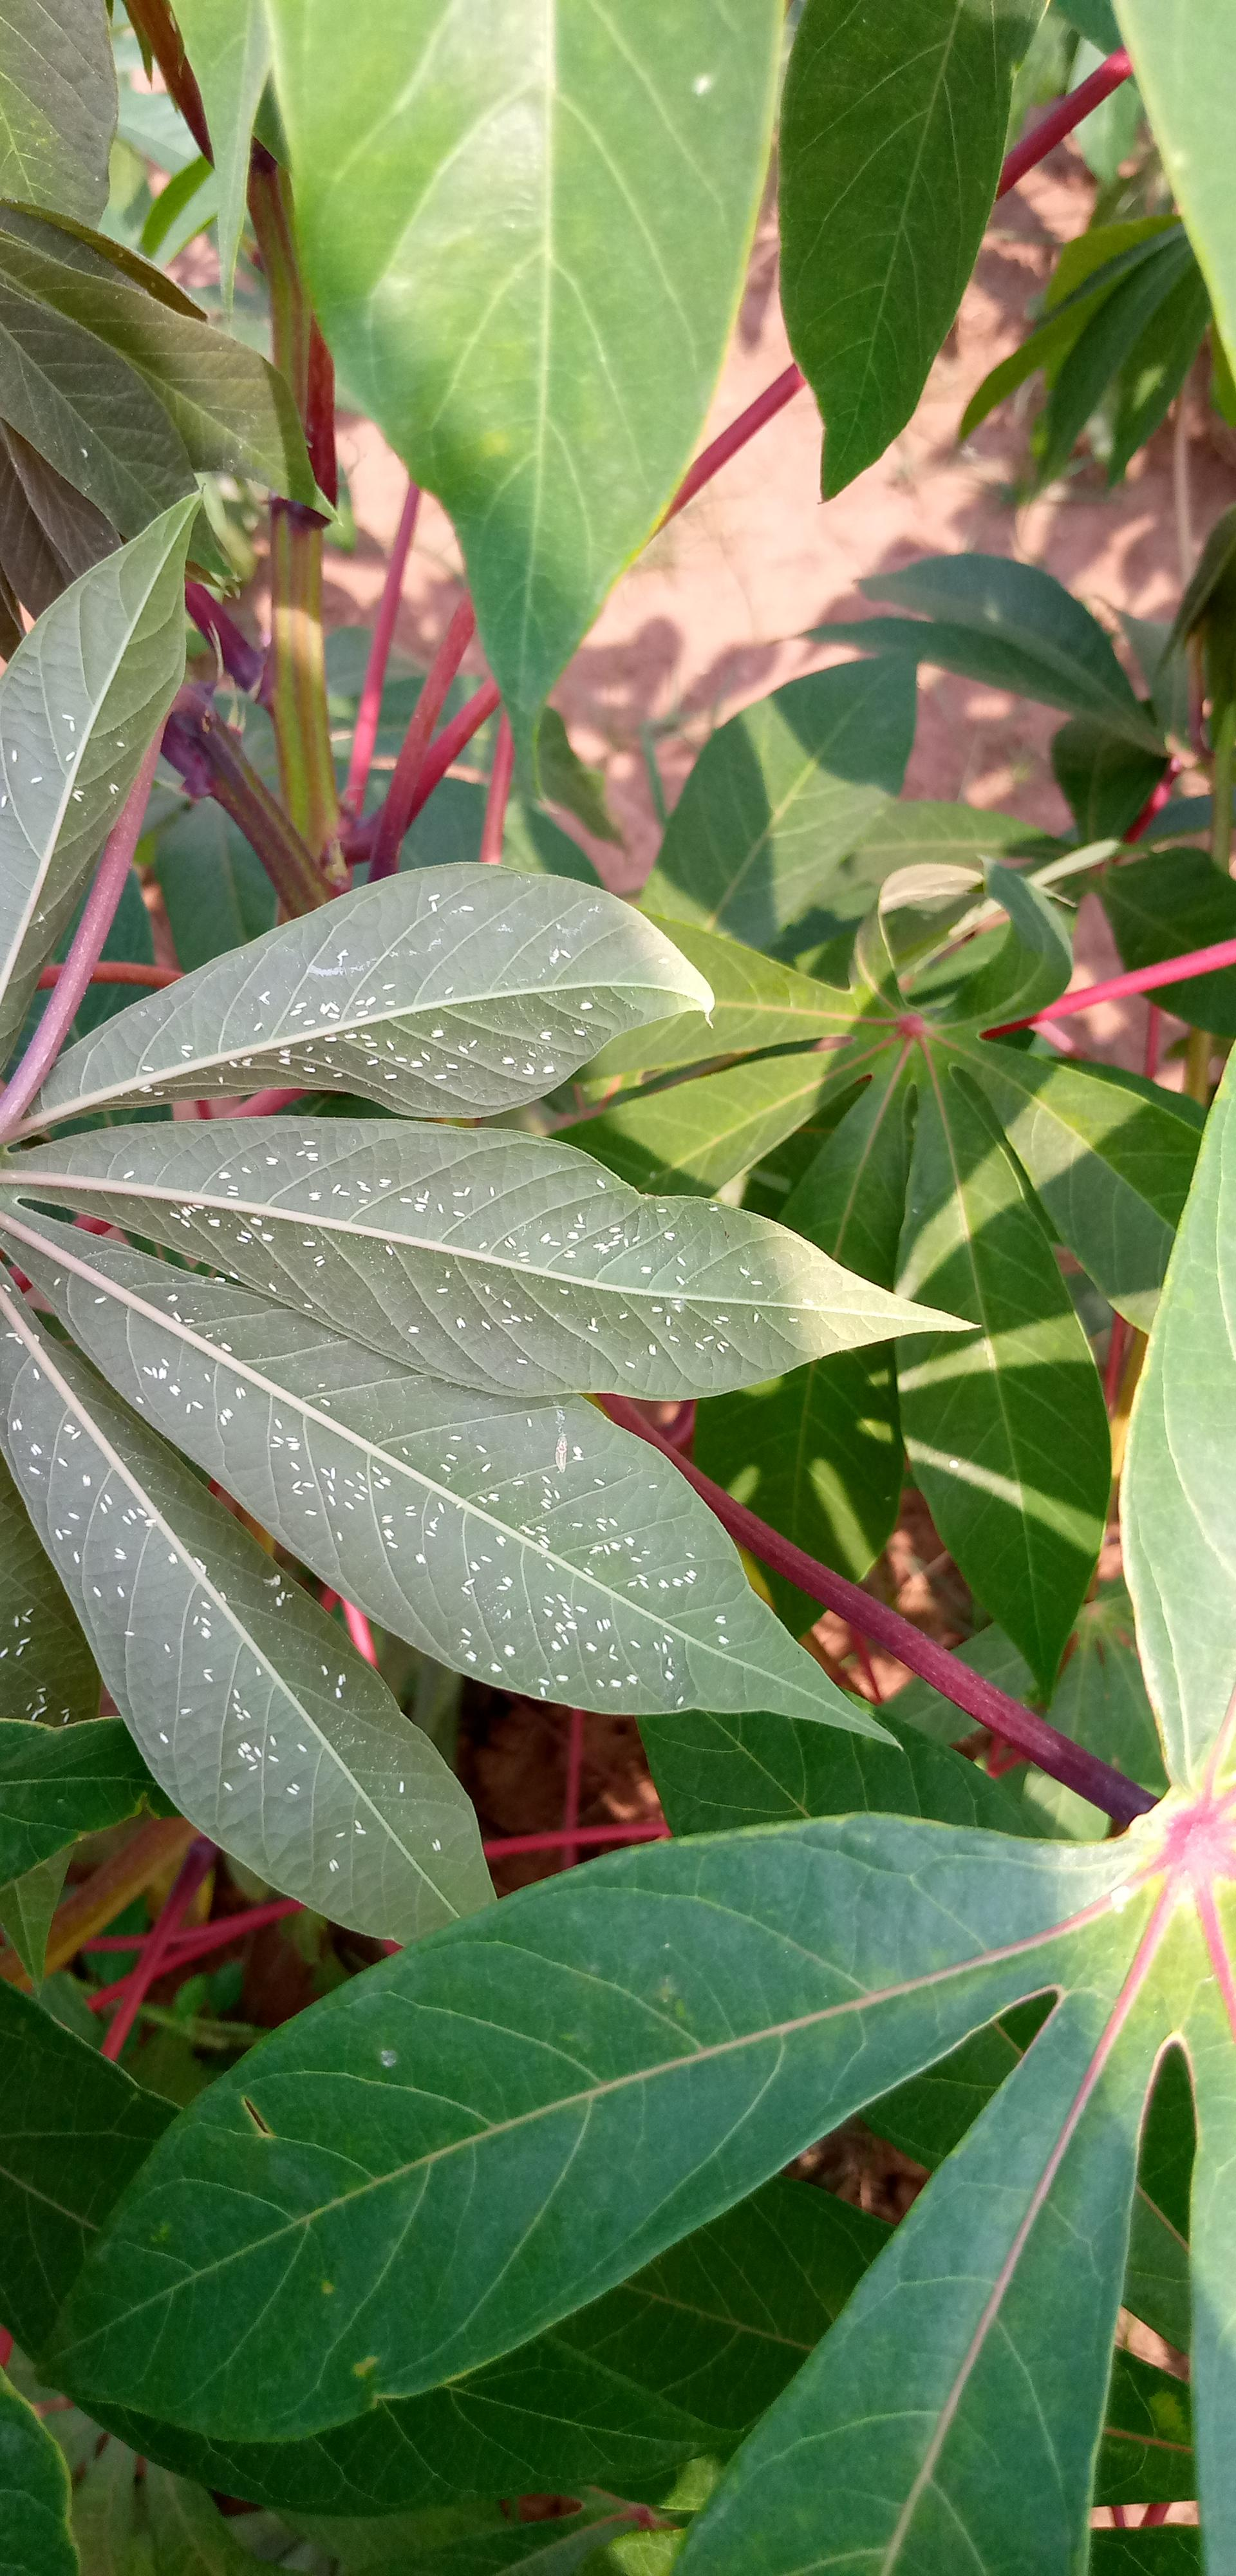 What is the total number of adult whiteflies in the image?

423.